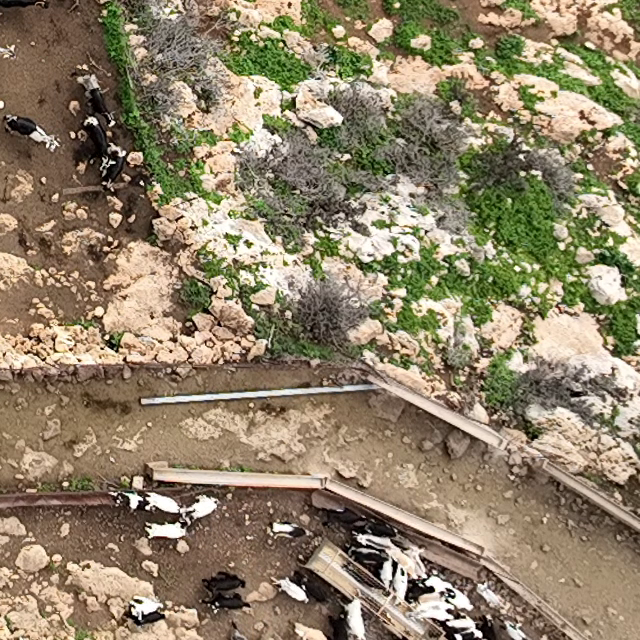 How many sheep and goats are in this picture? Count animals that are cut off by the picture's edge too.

35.